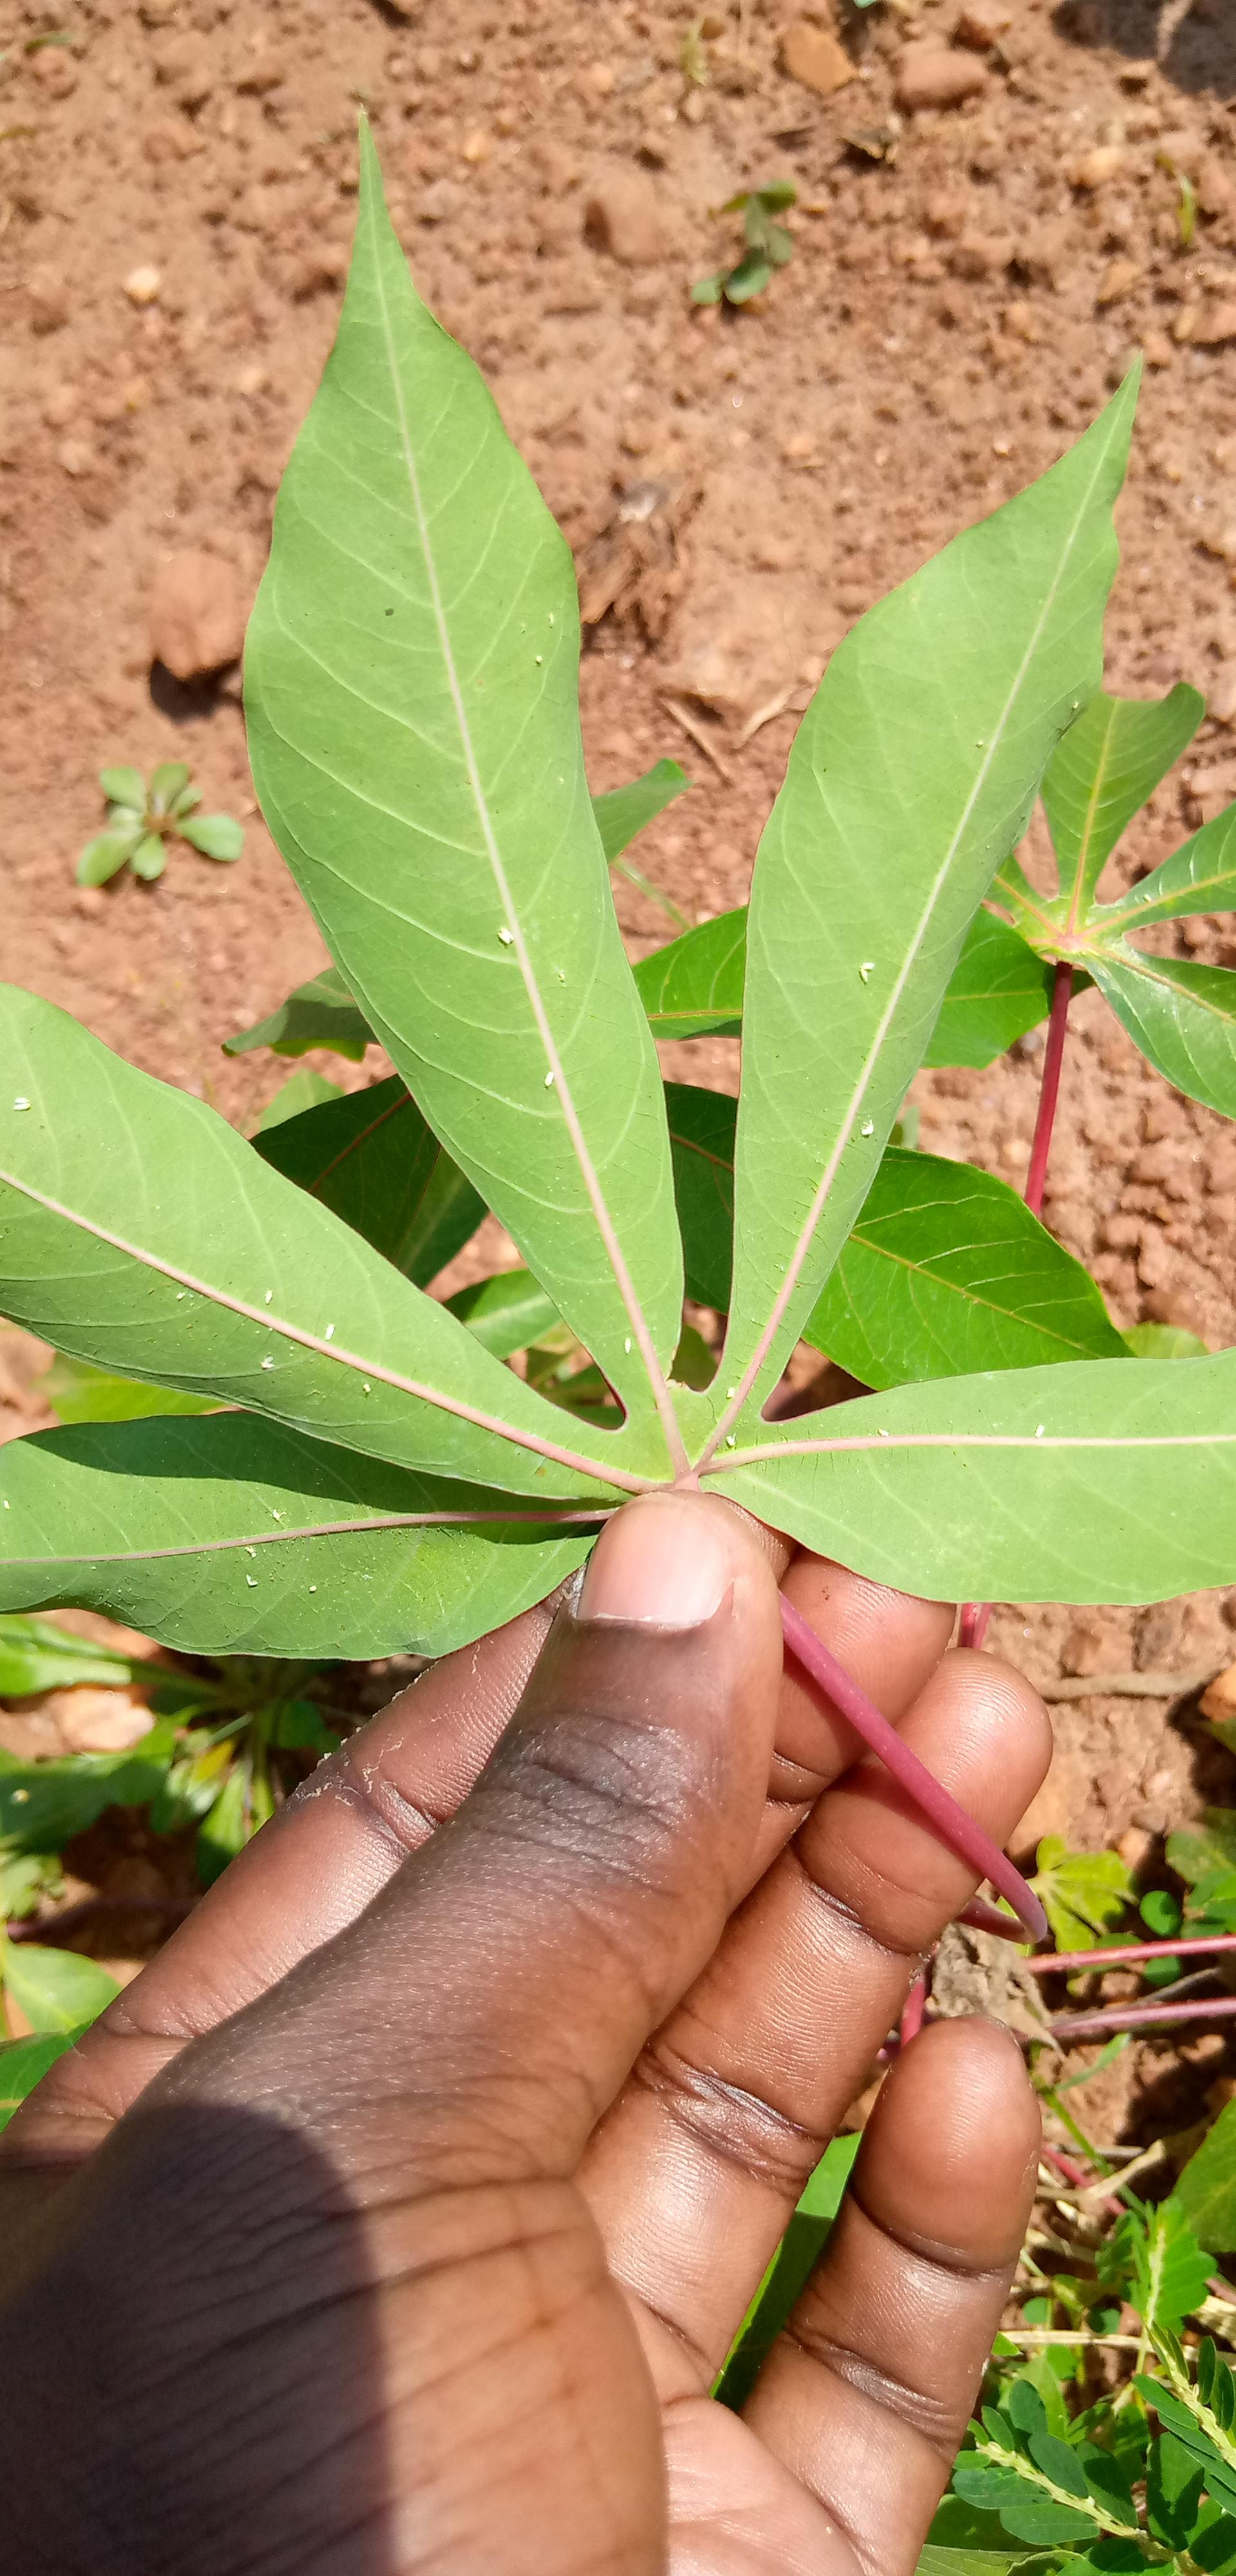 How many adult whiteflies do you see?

25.